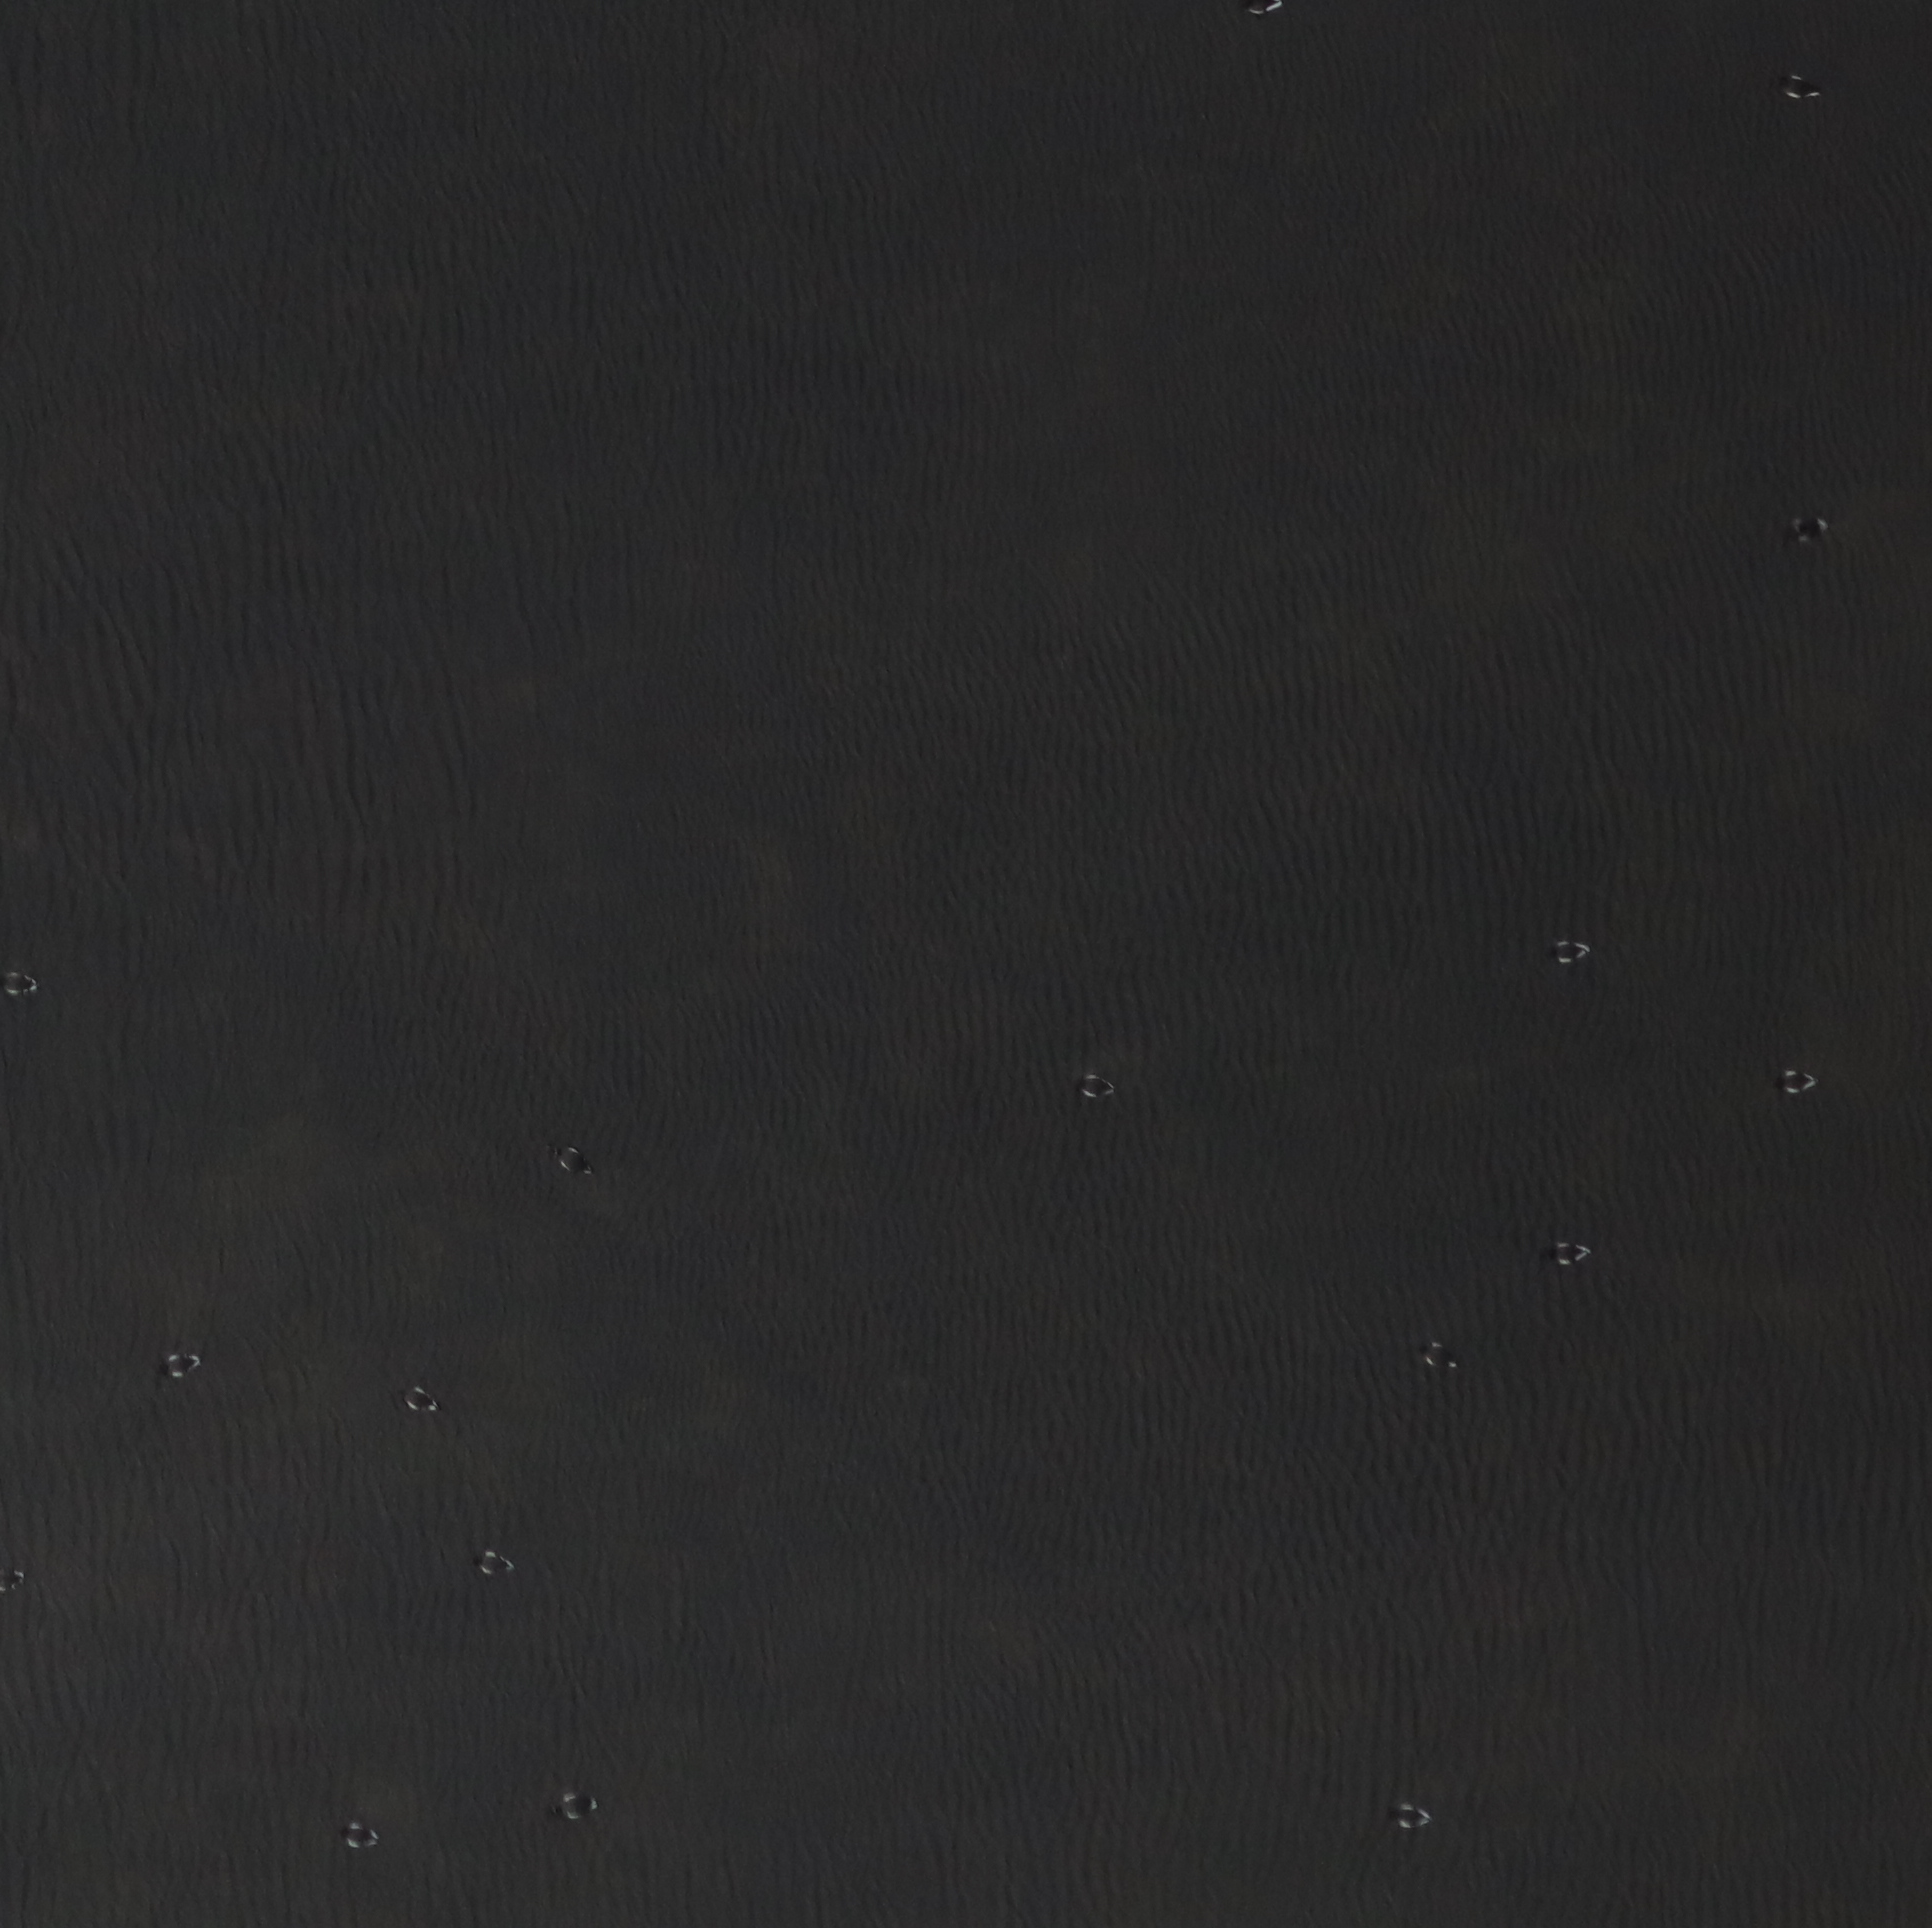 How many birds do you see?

17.